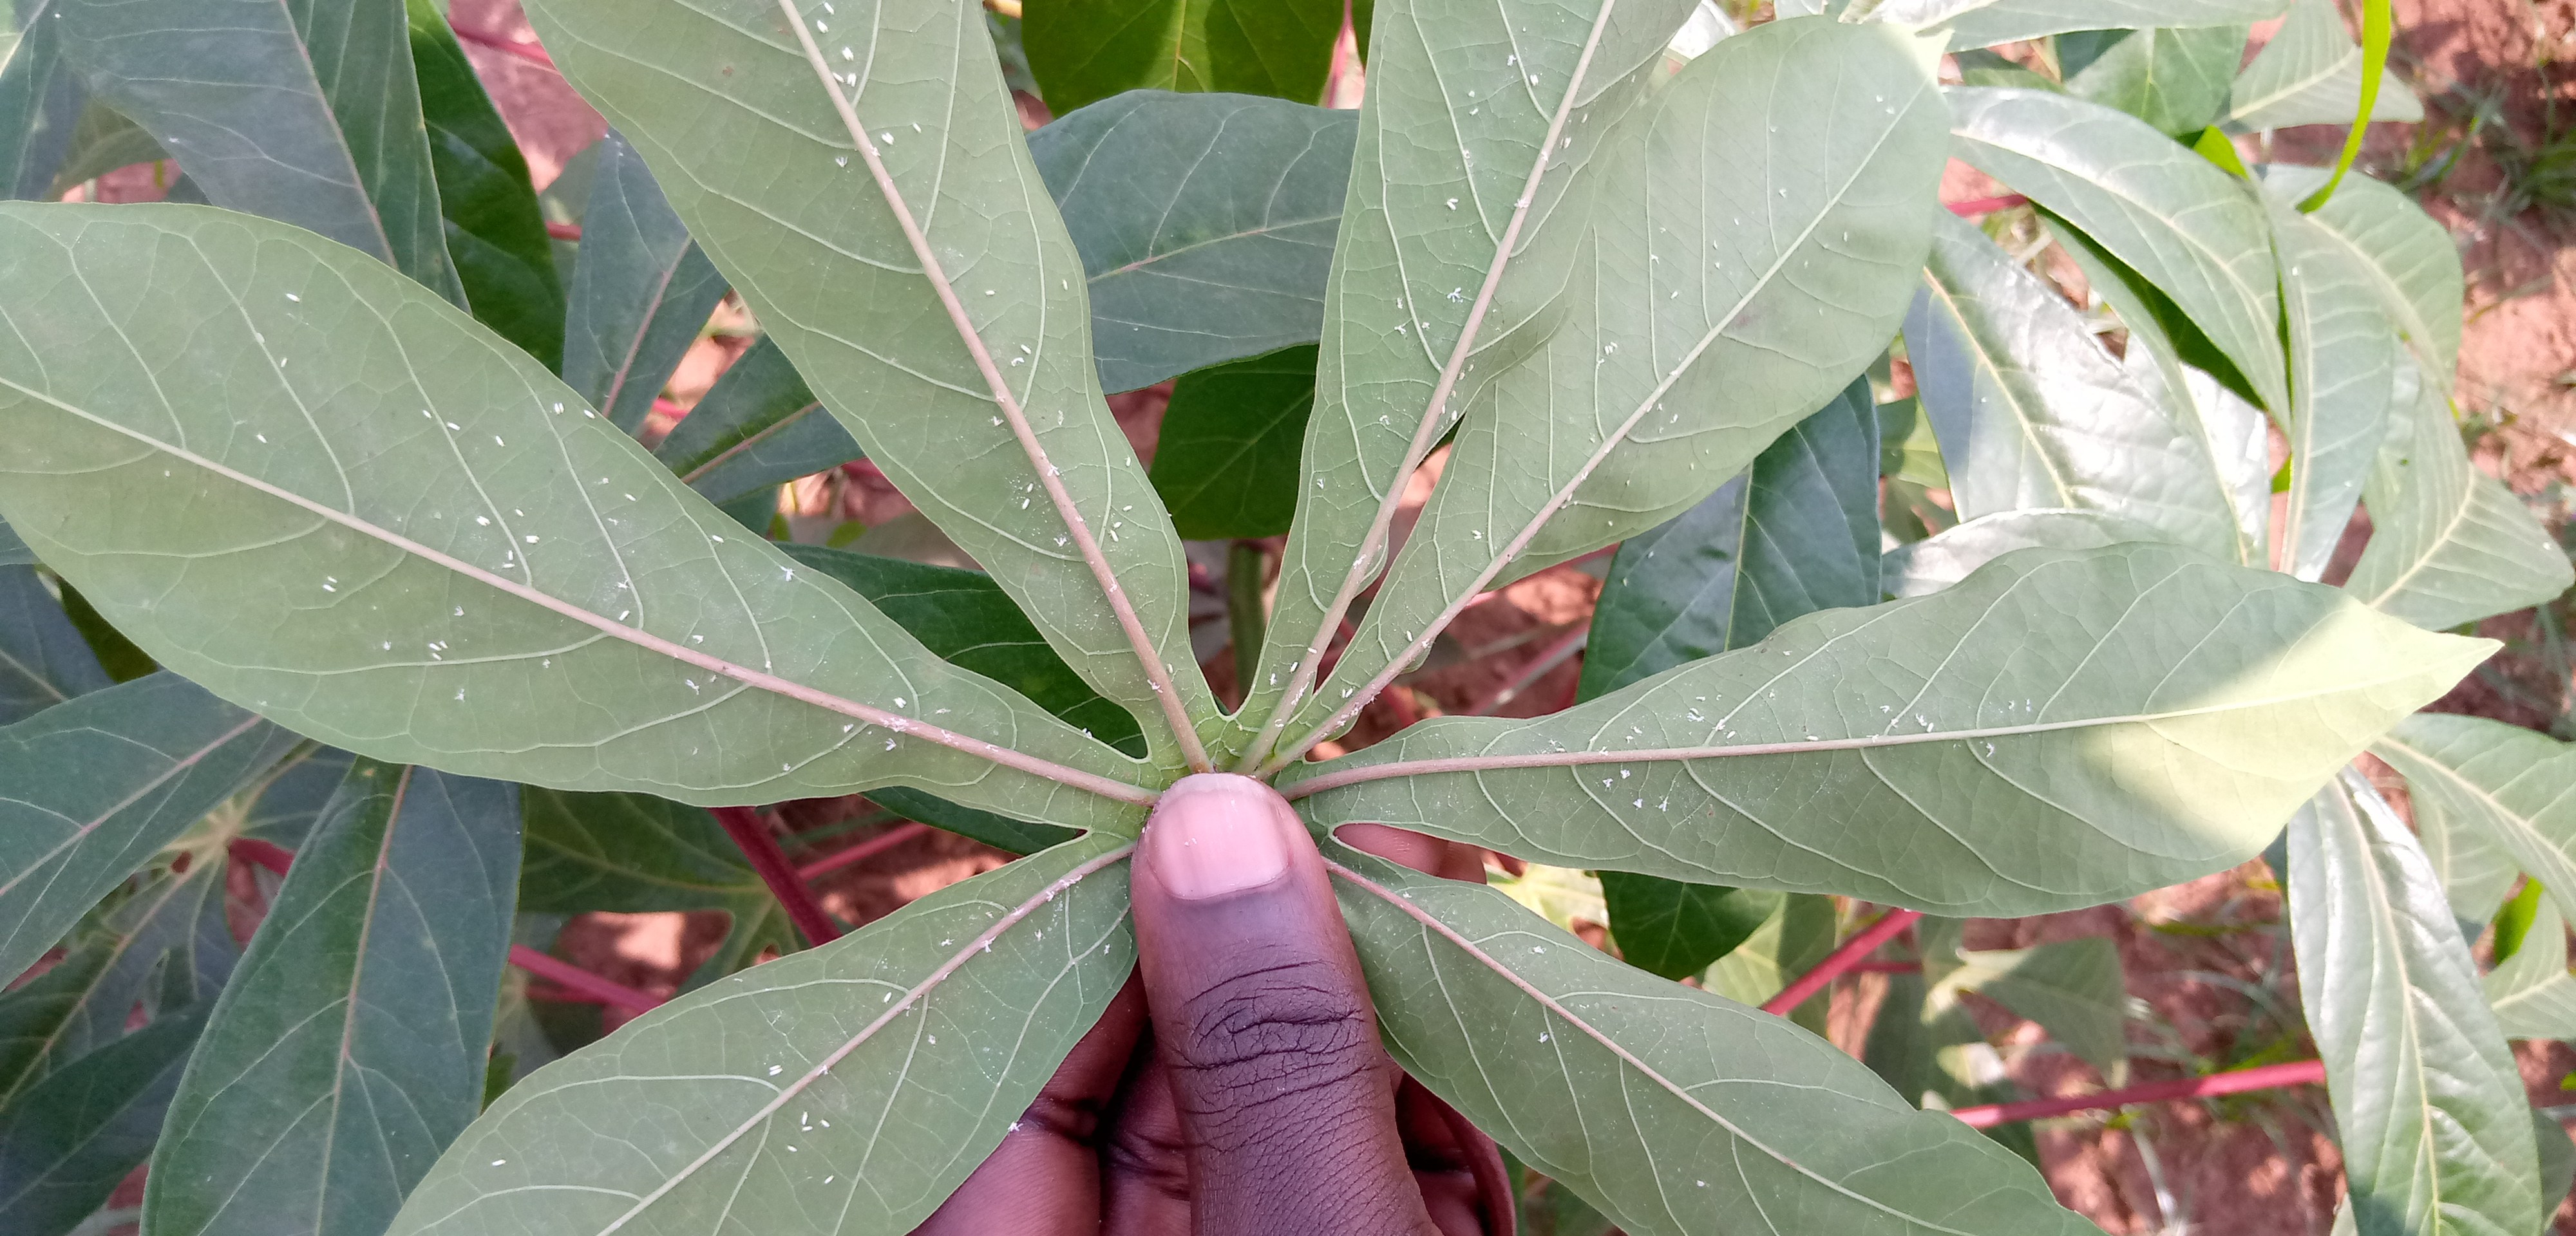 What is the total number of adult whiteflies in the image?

93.